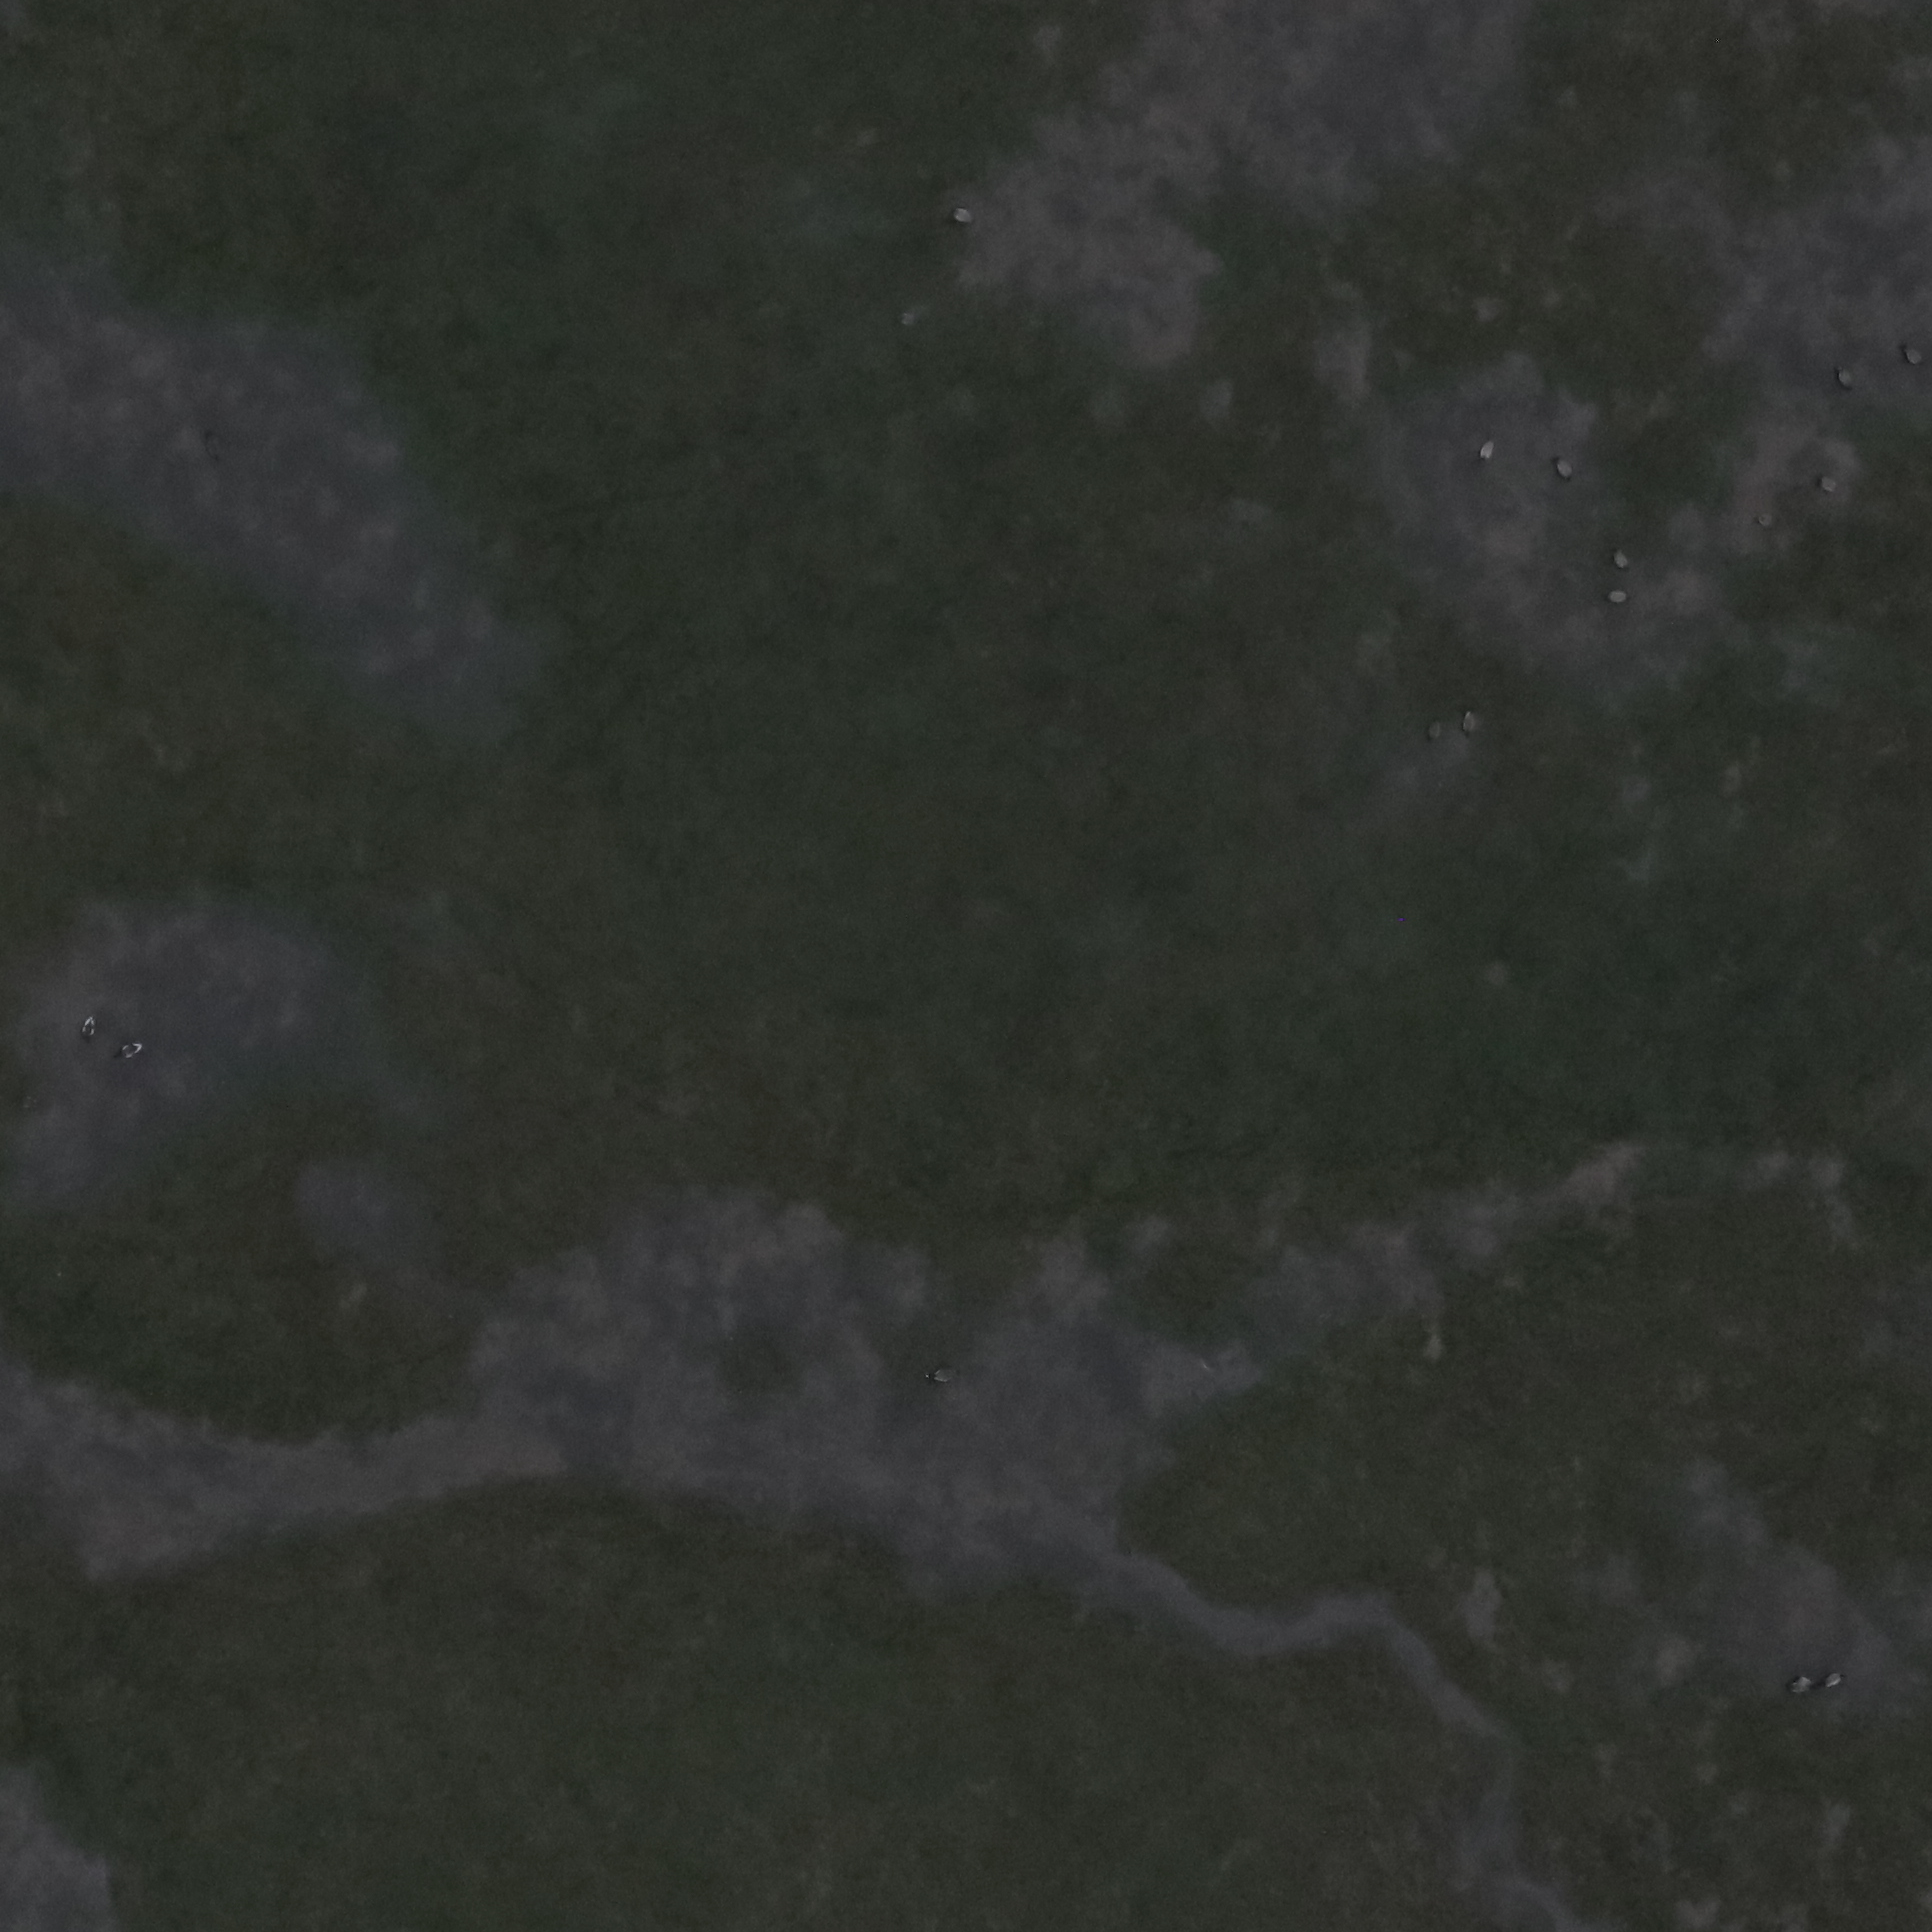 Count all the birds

17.